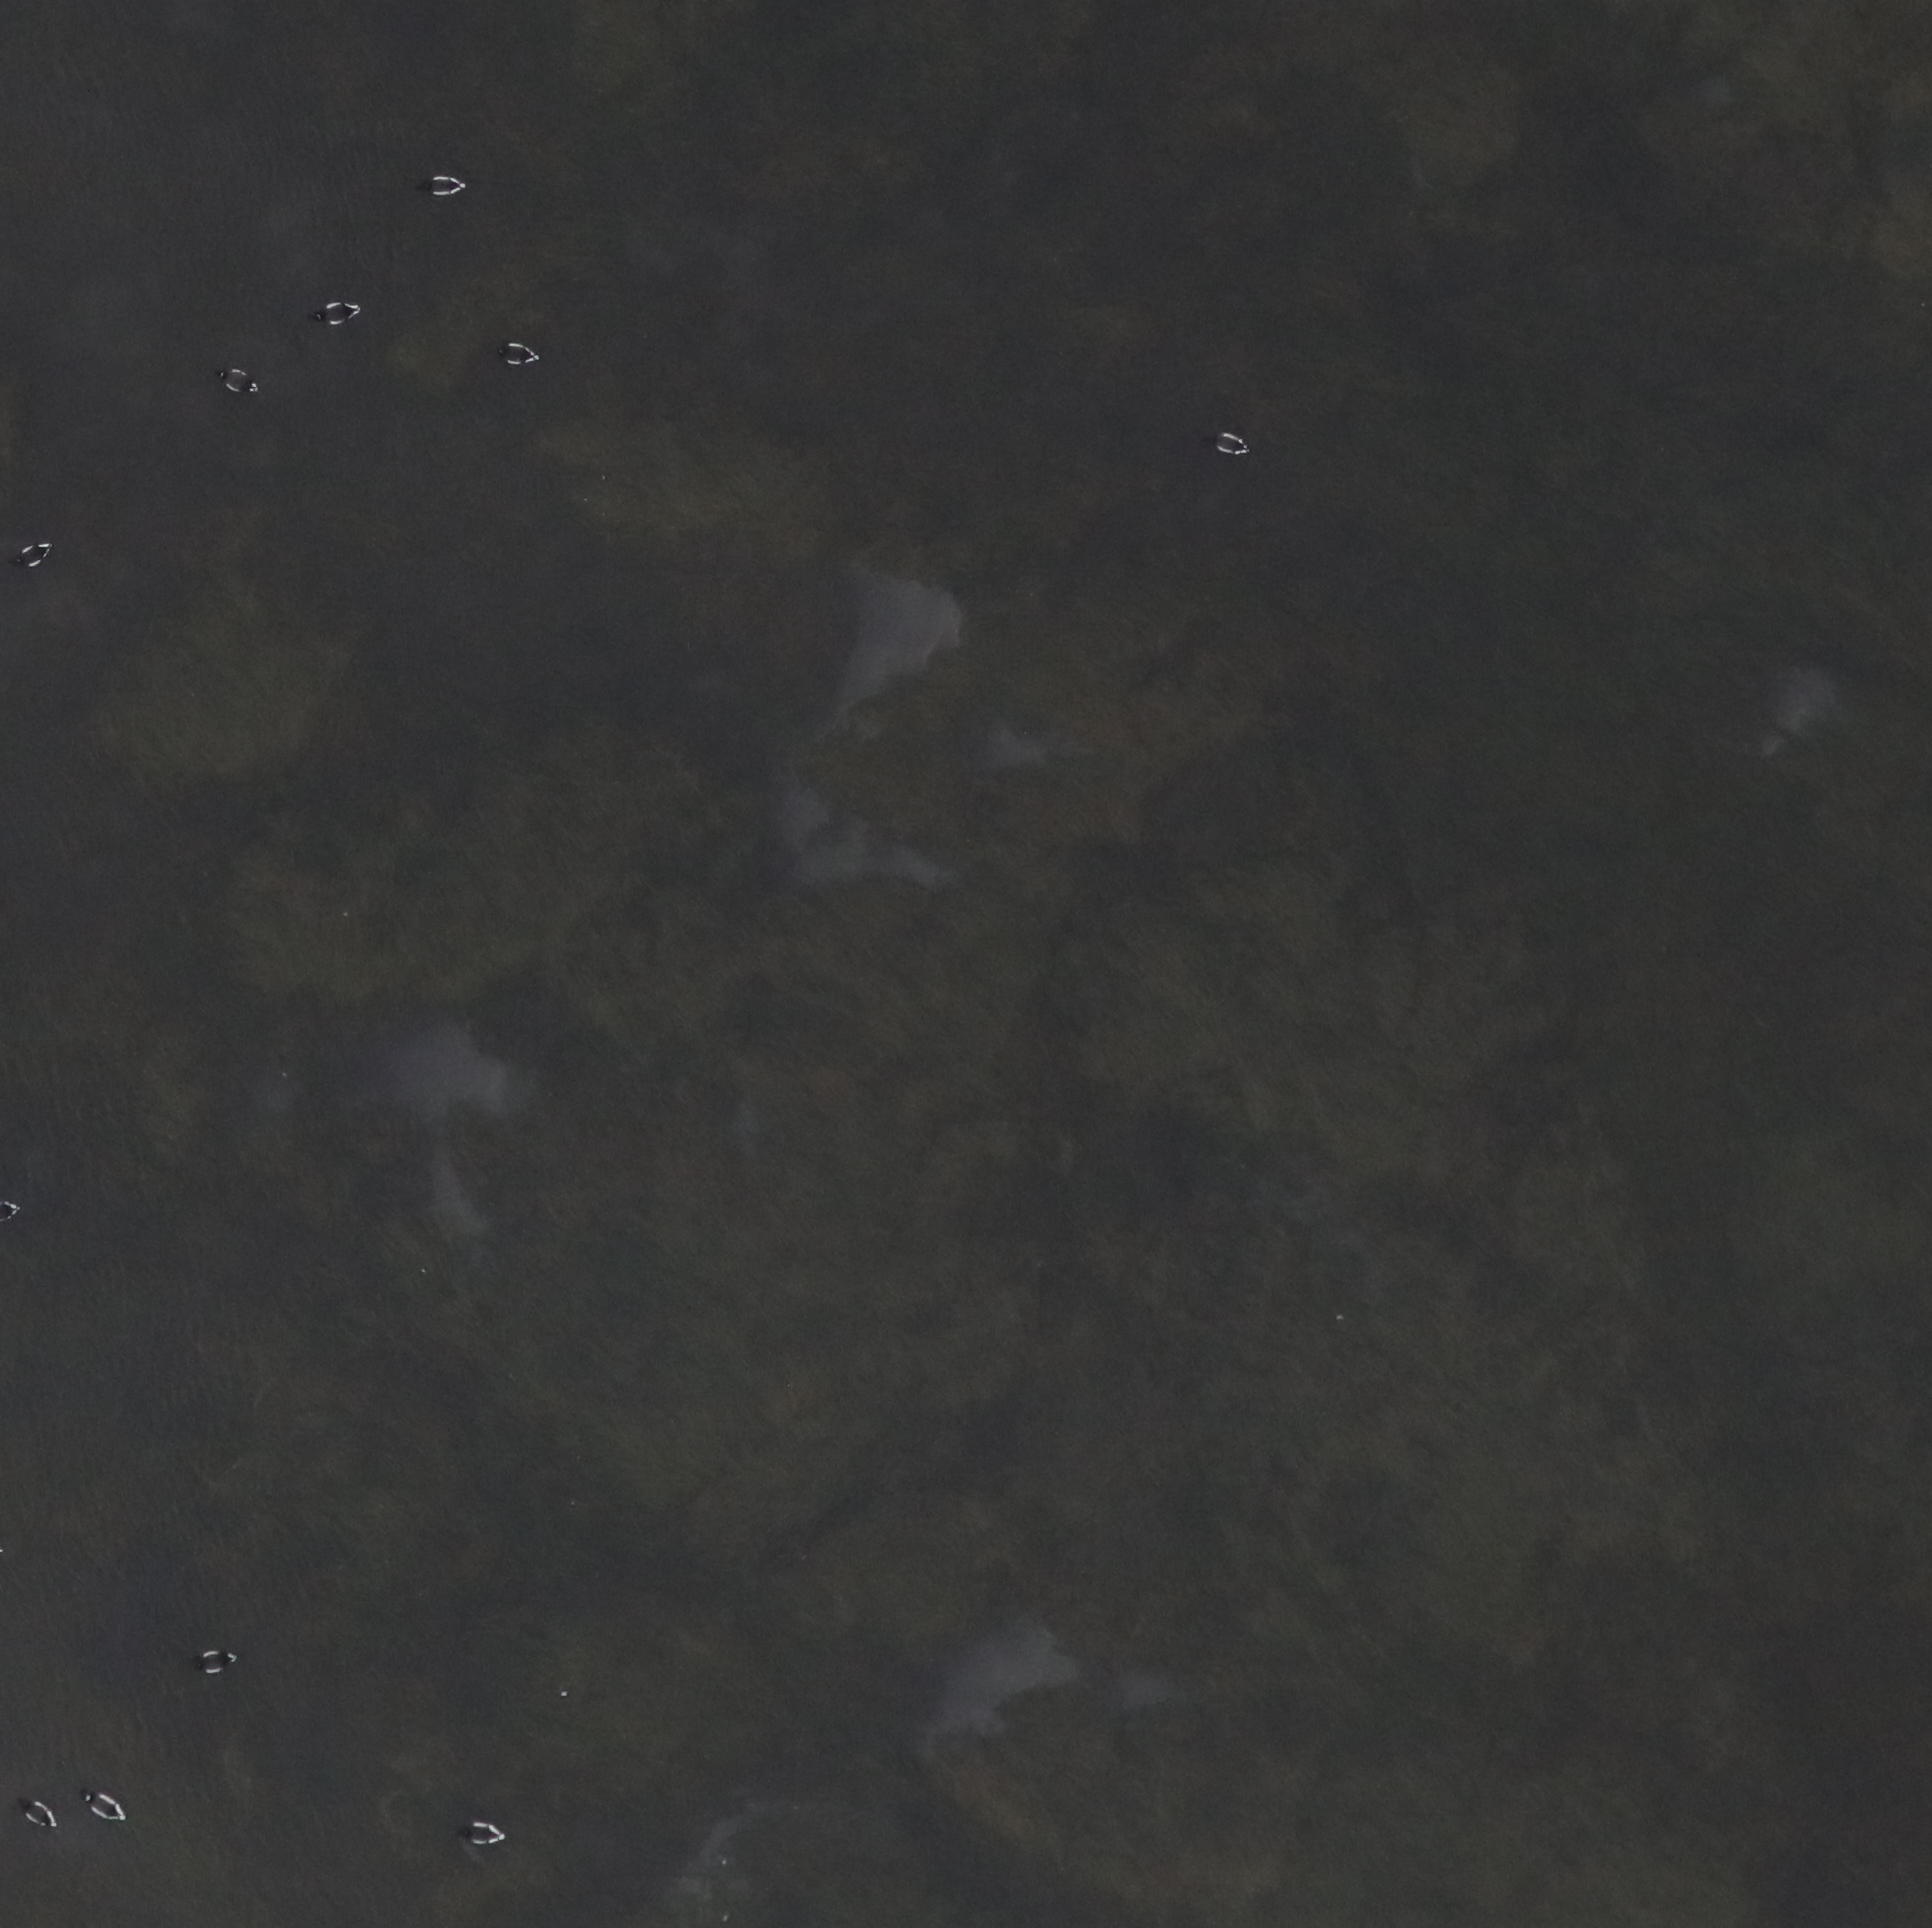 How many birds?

11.